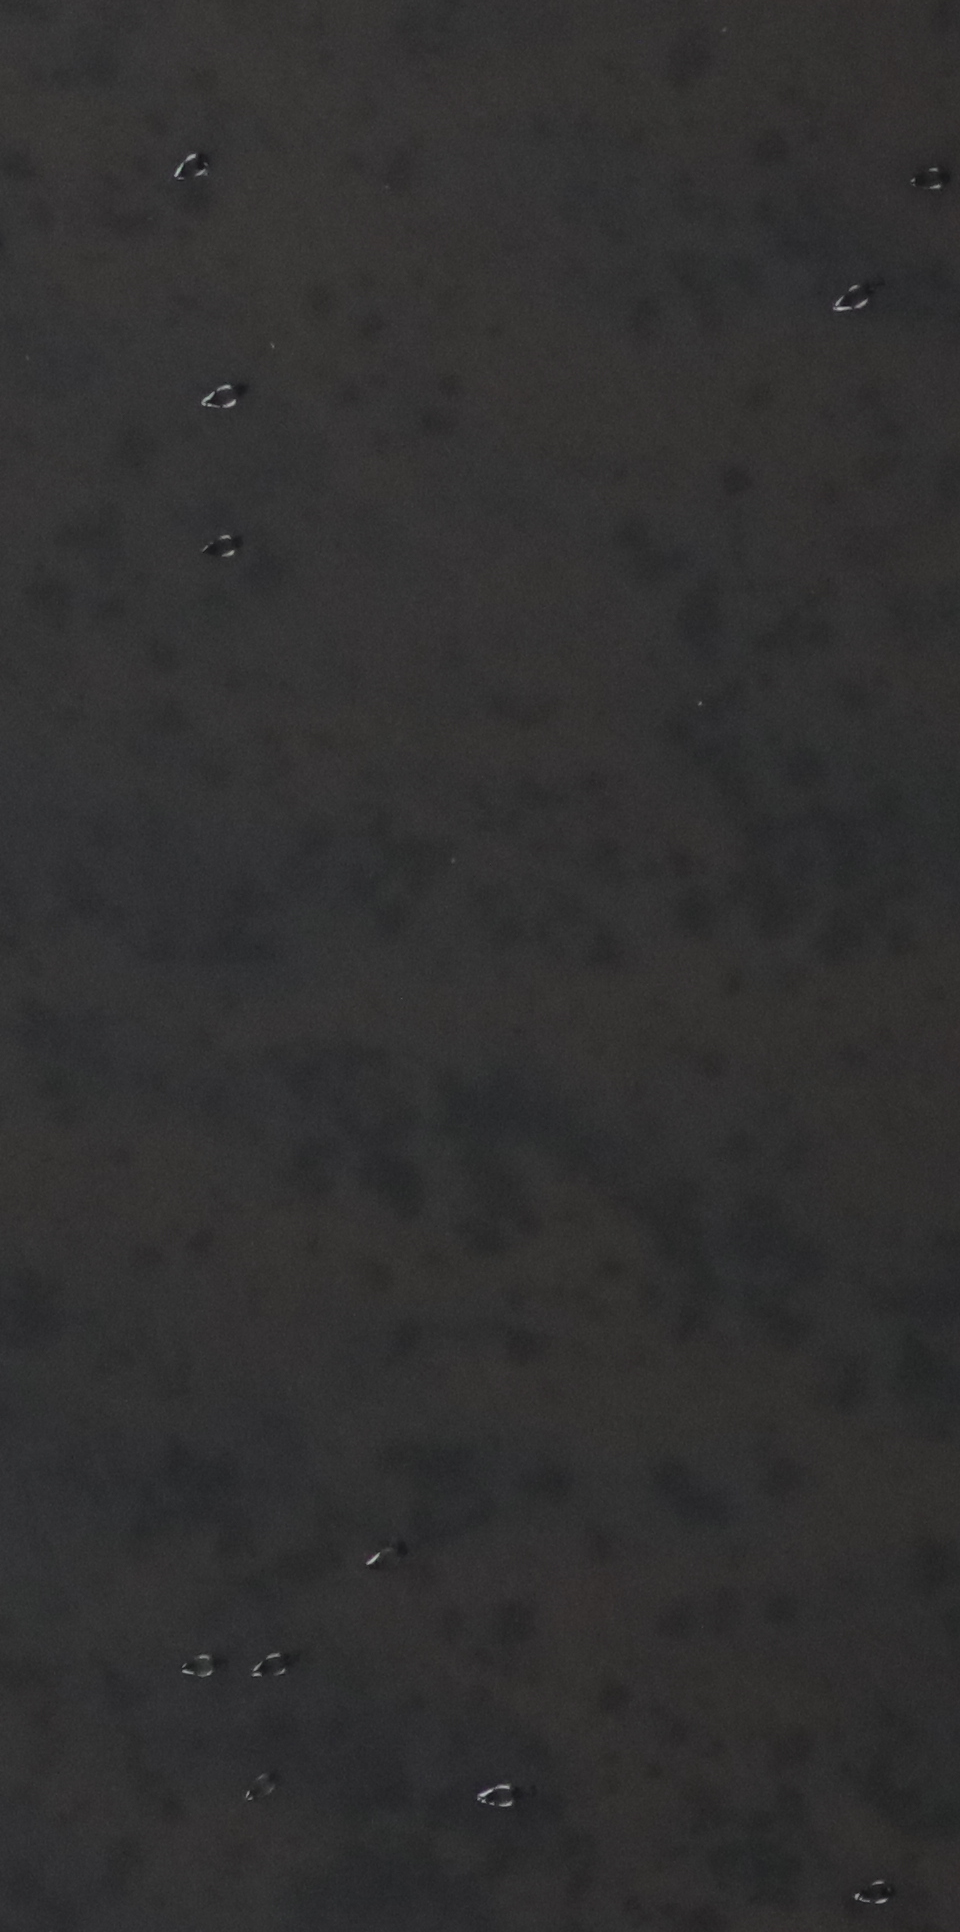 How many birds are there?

11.